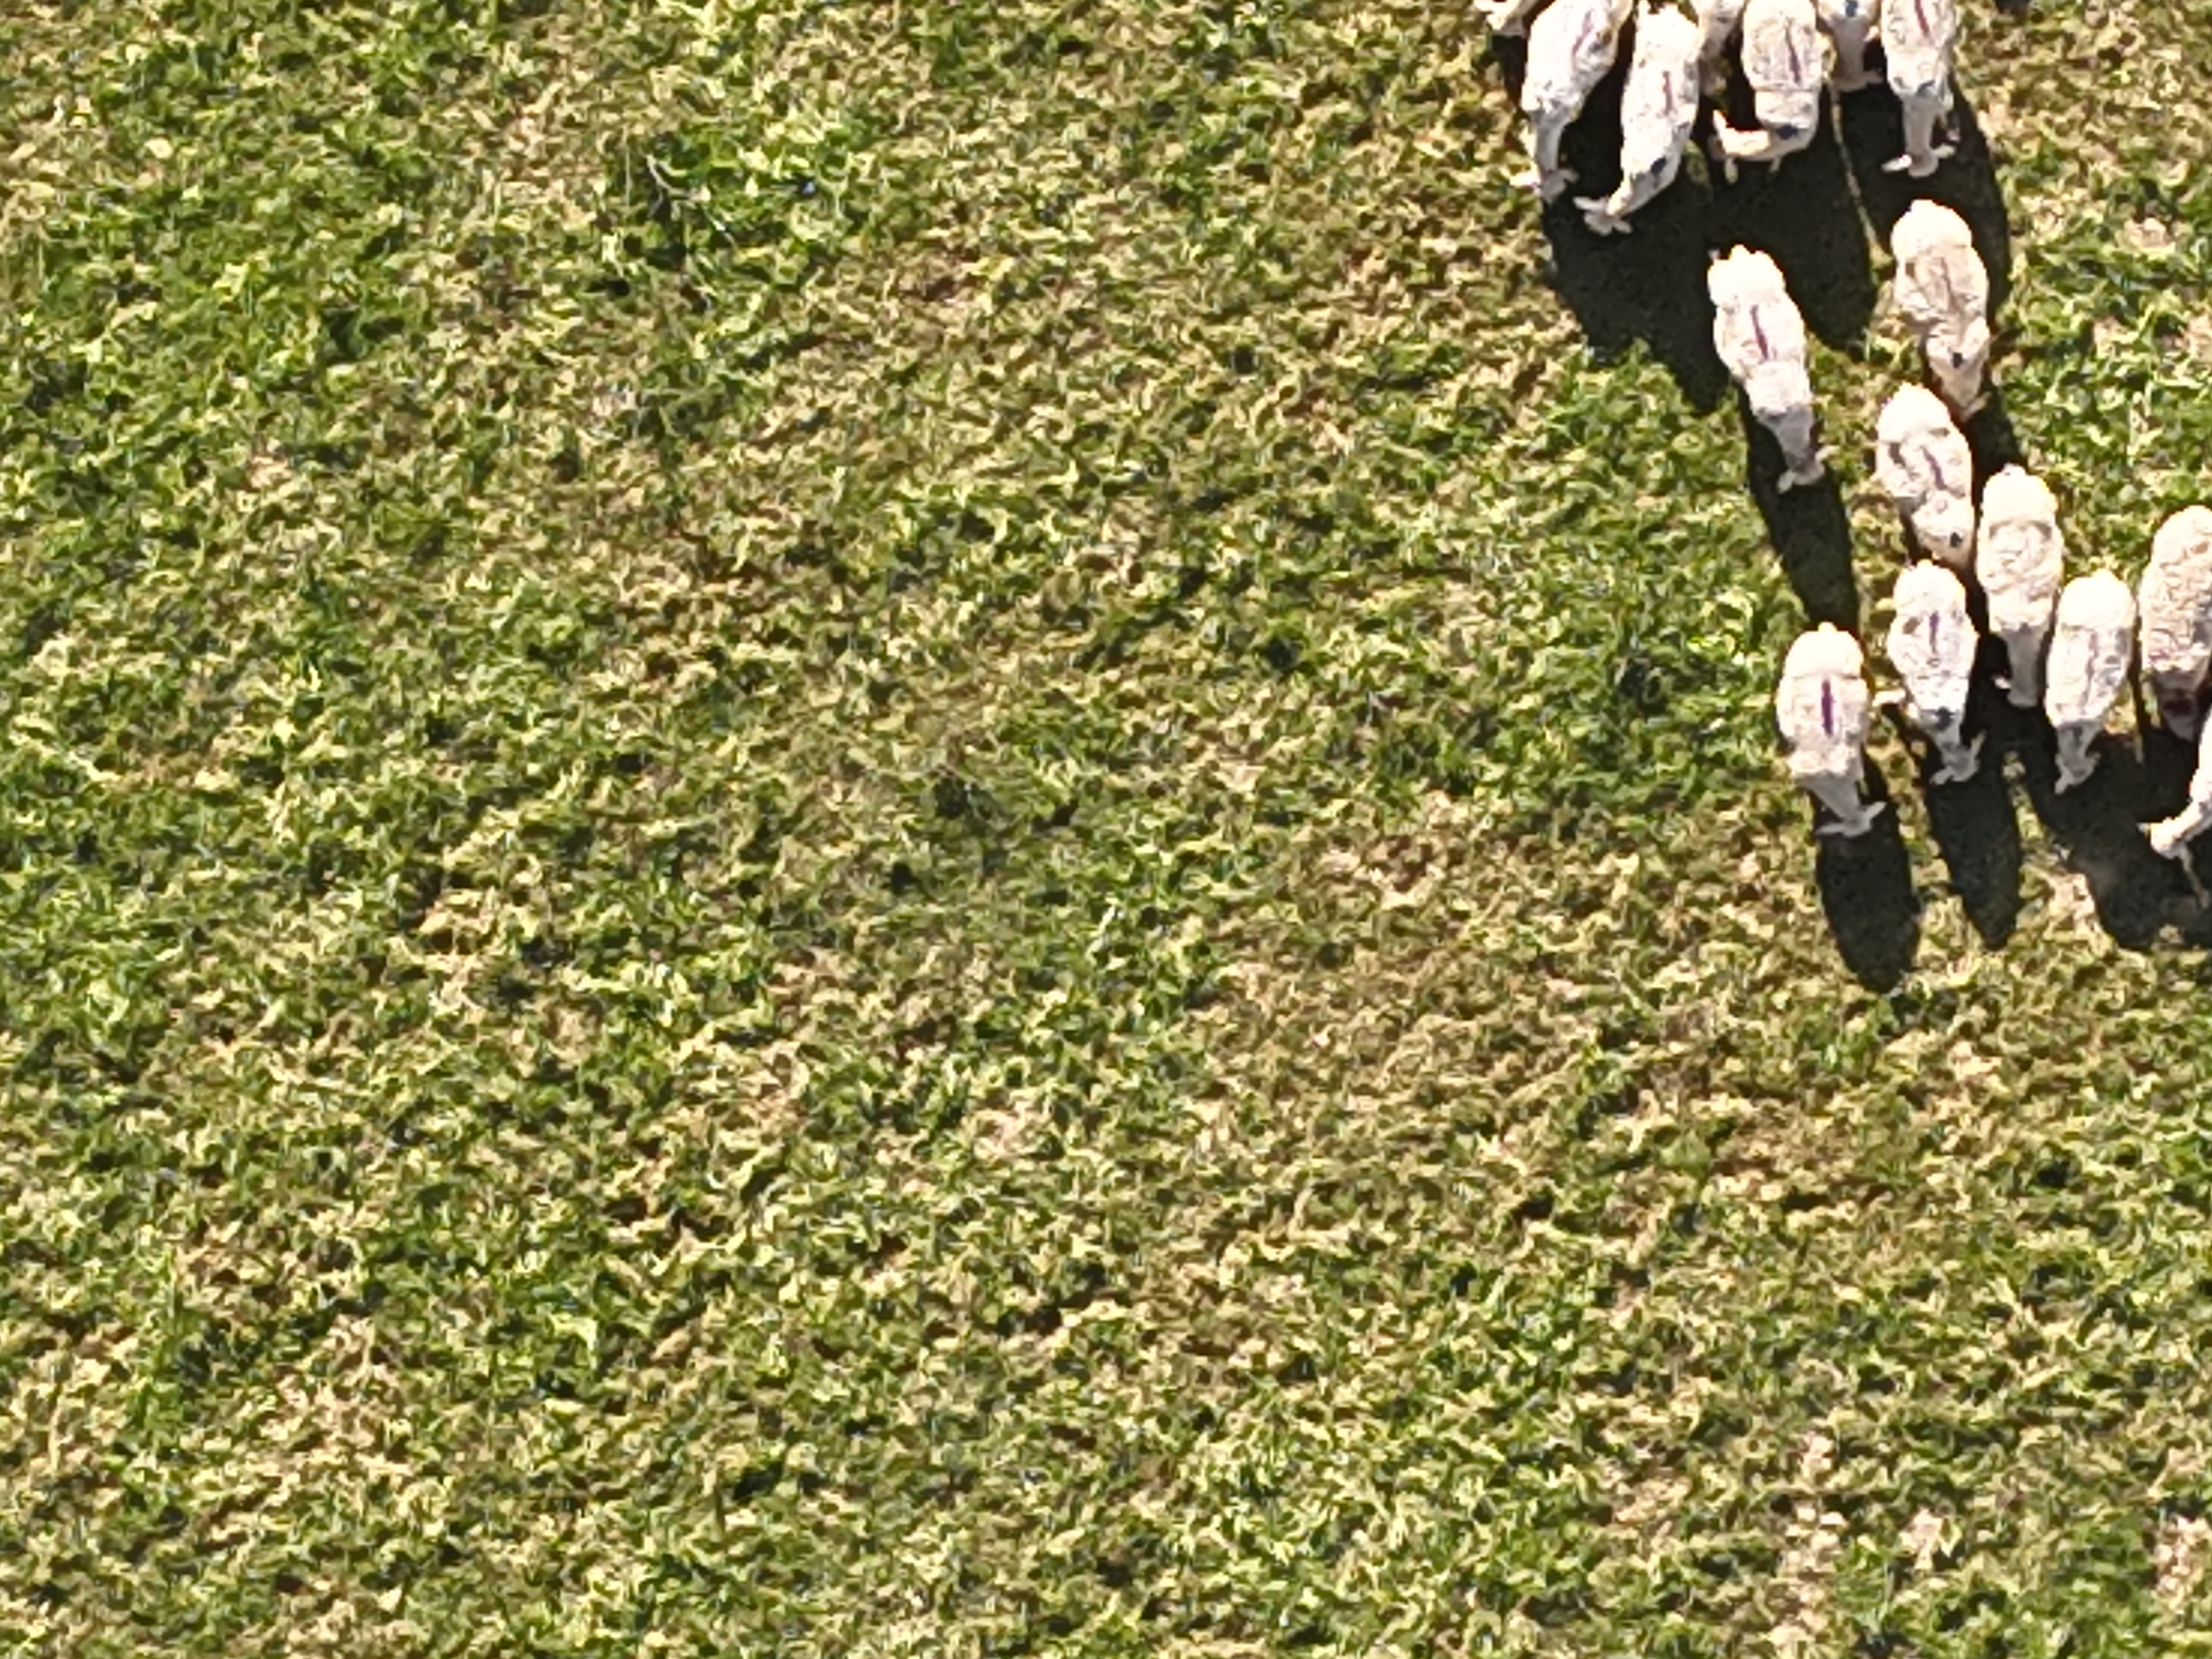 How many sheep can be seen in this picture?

15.